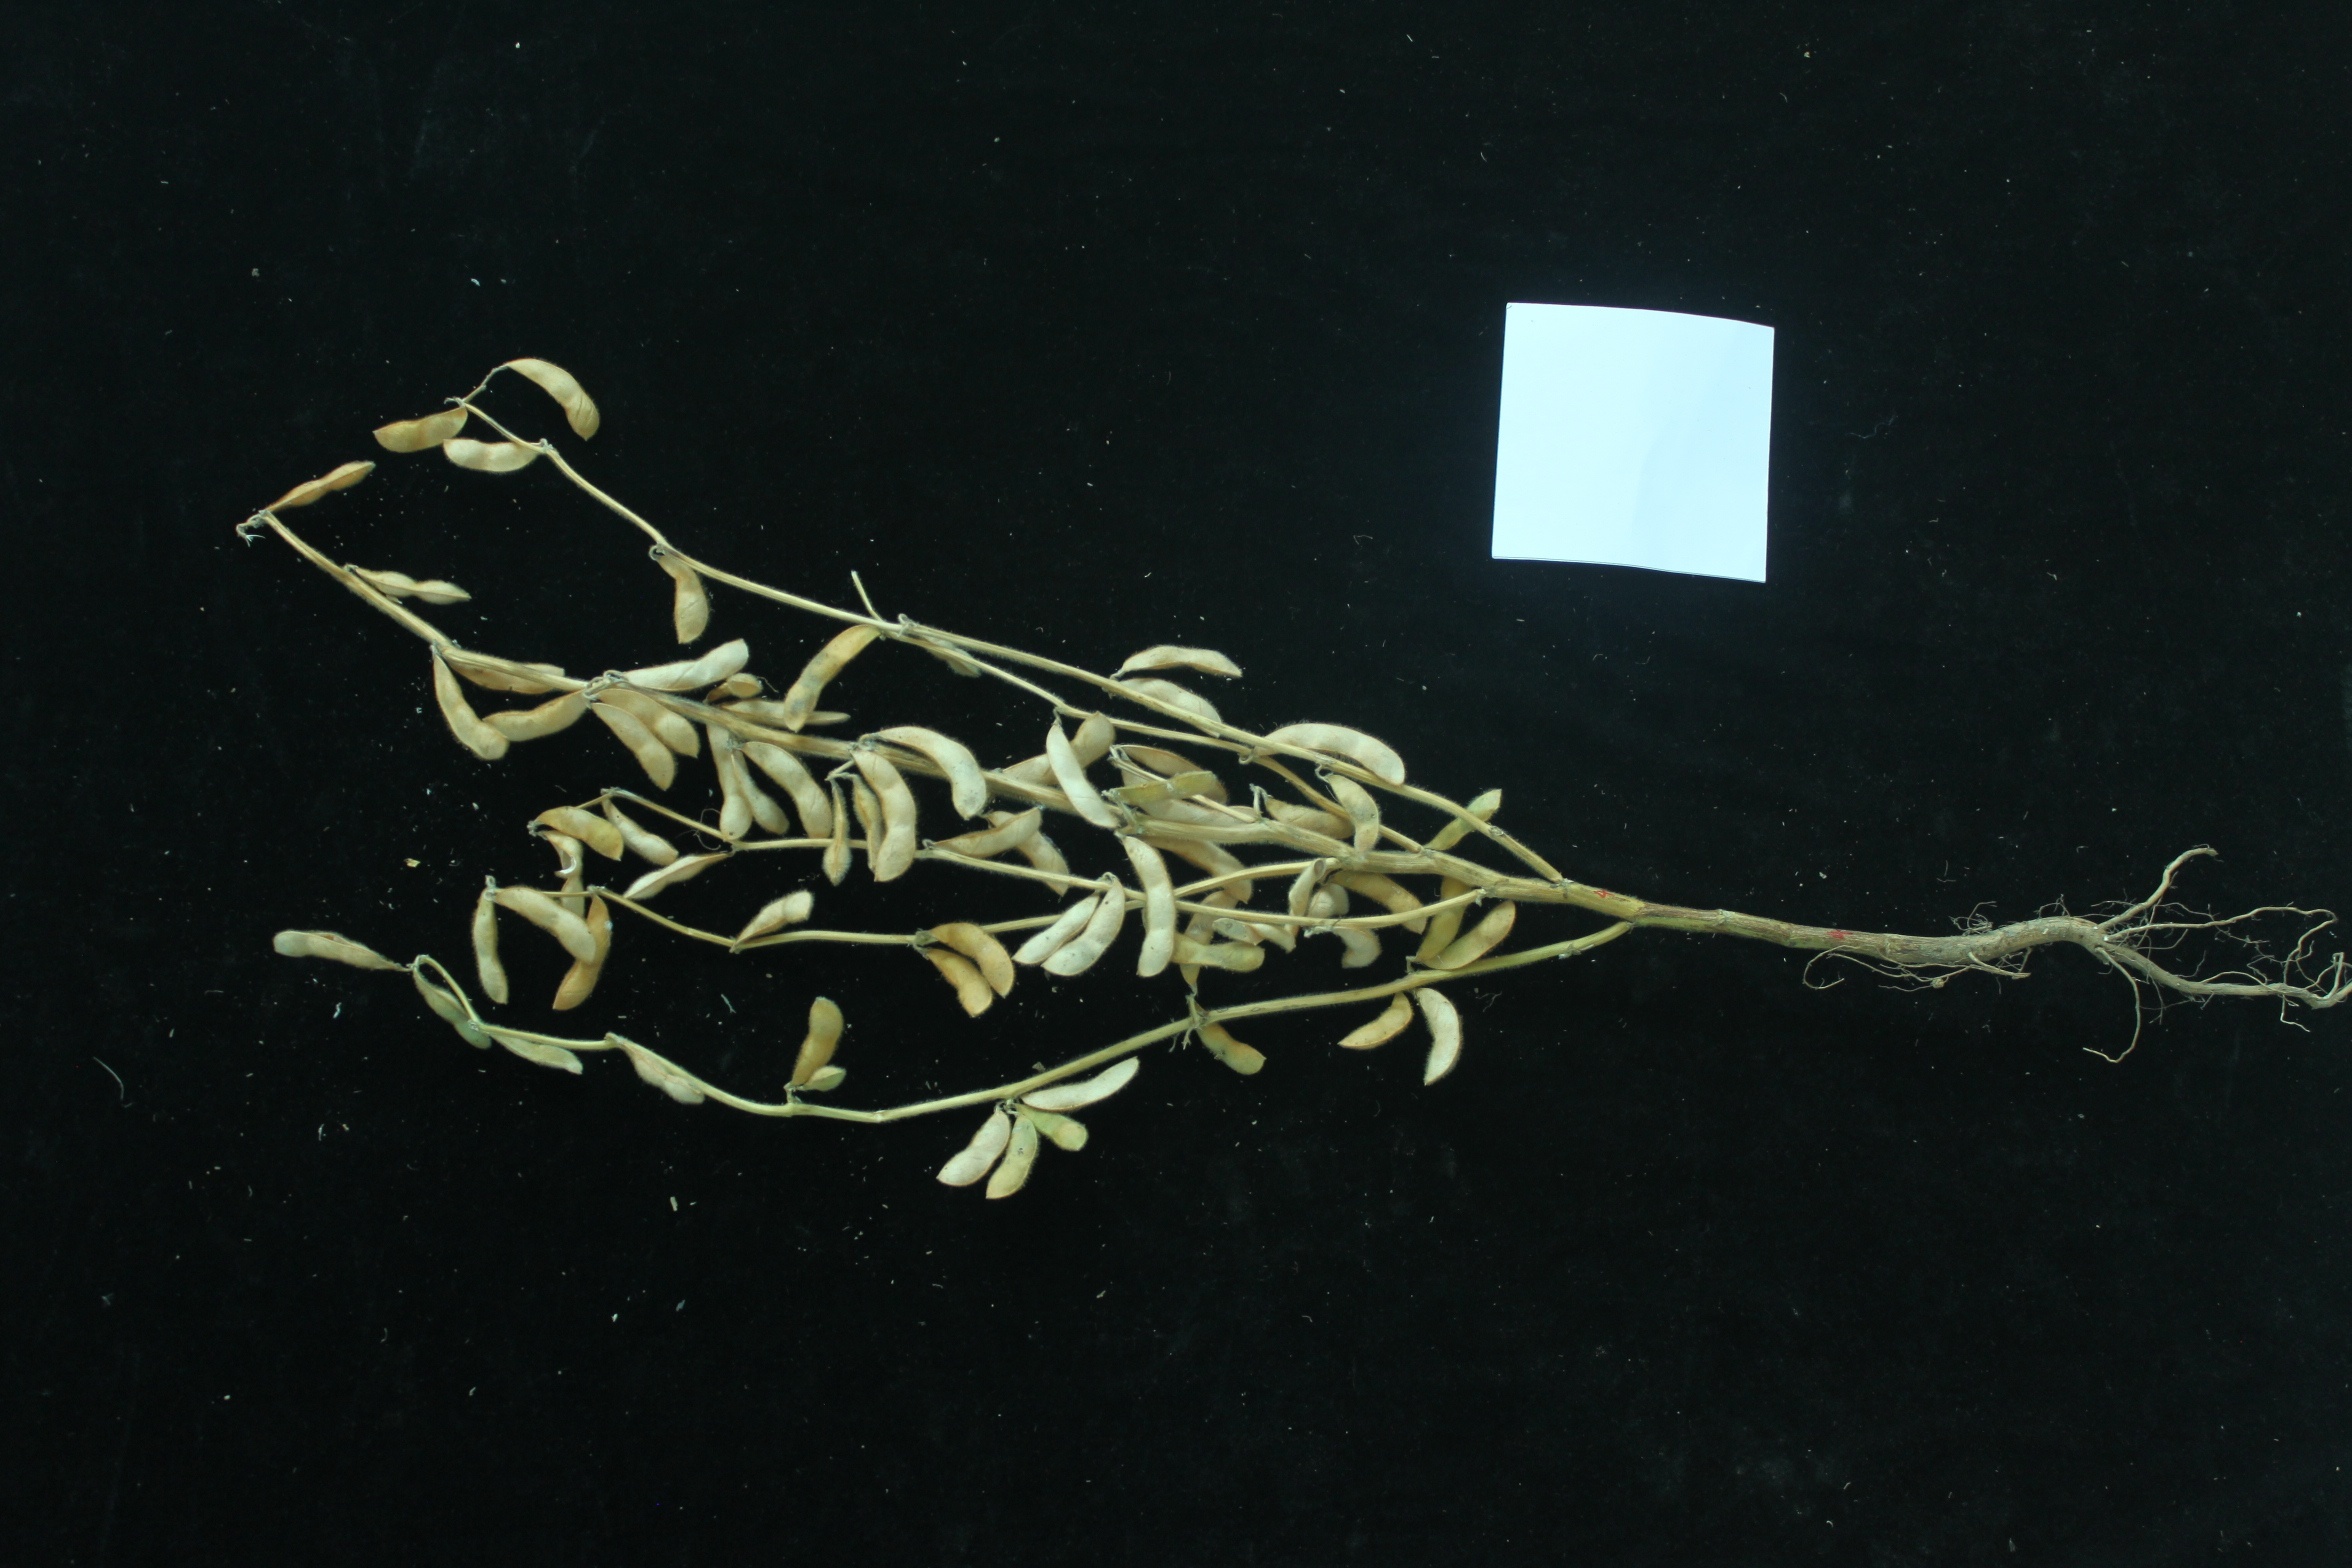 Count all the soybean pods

73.